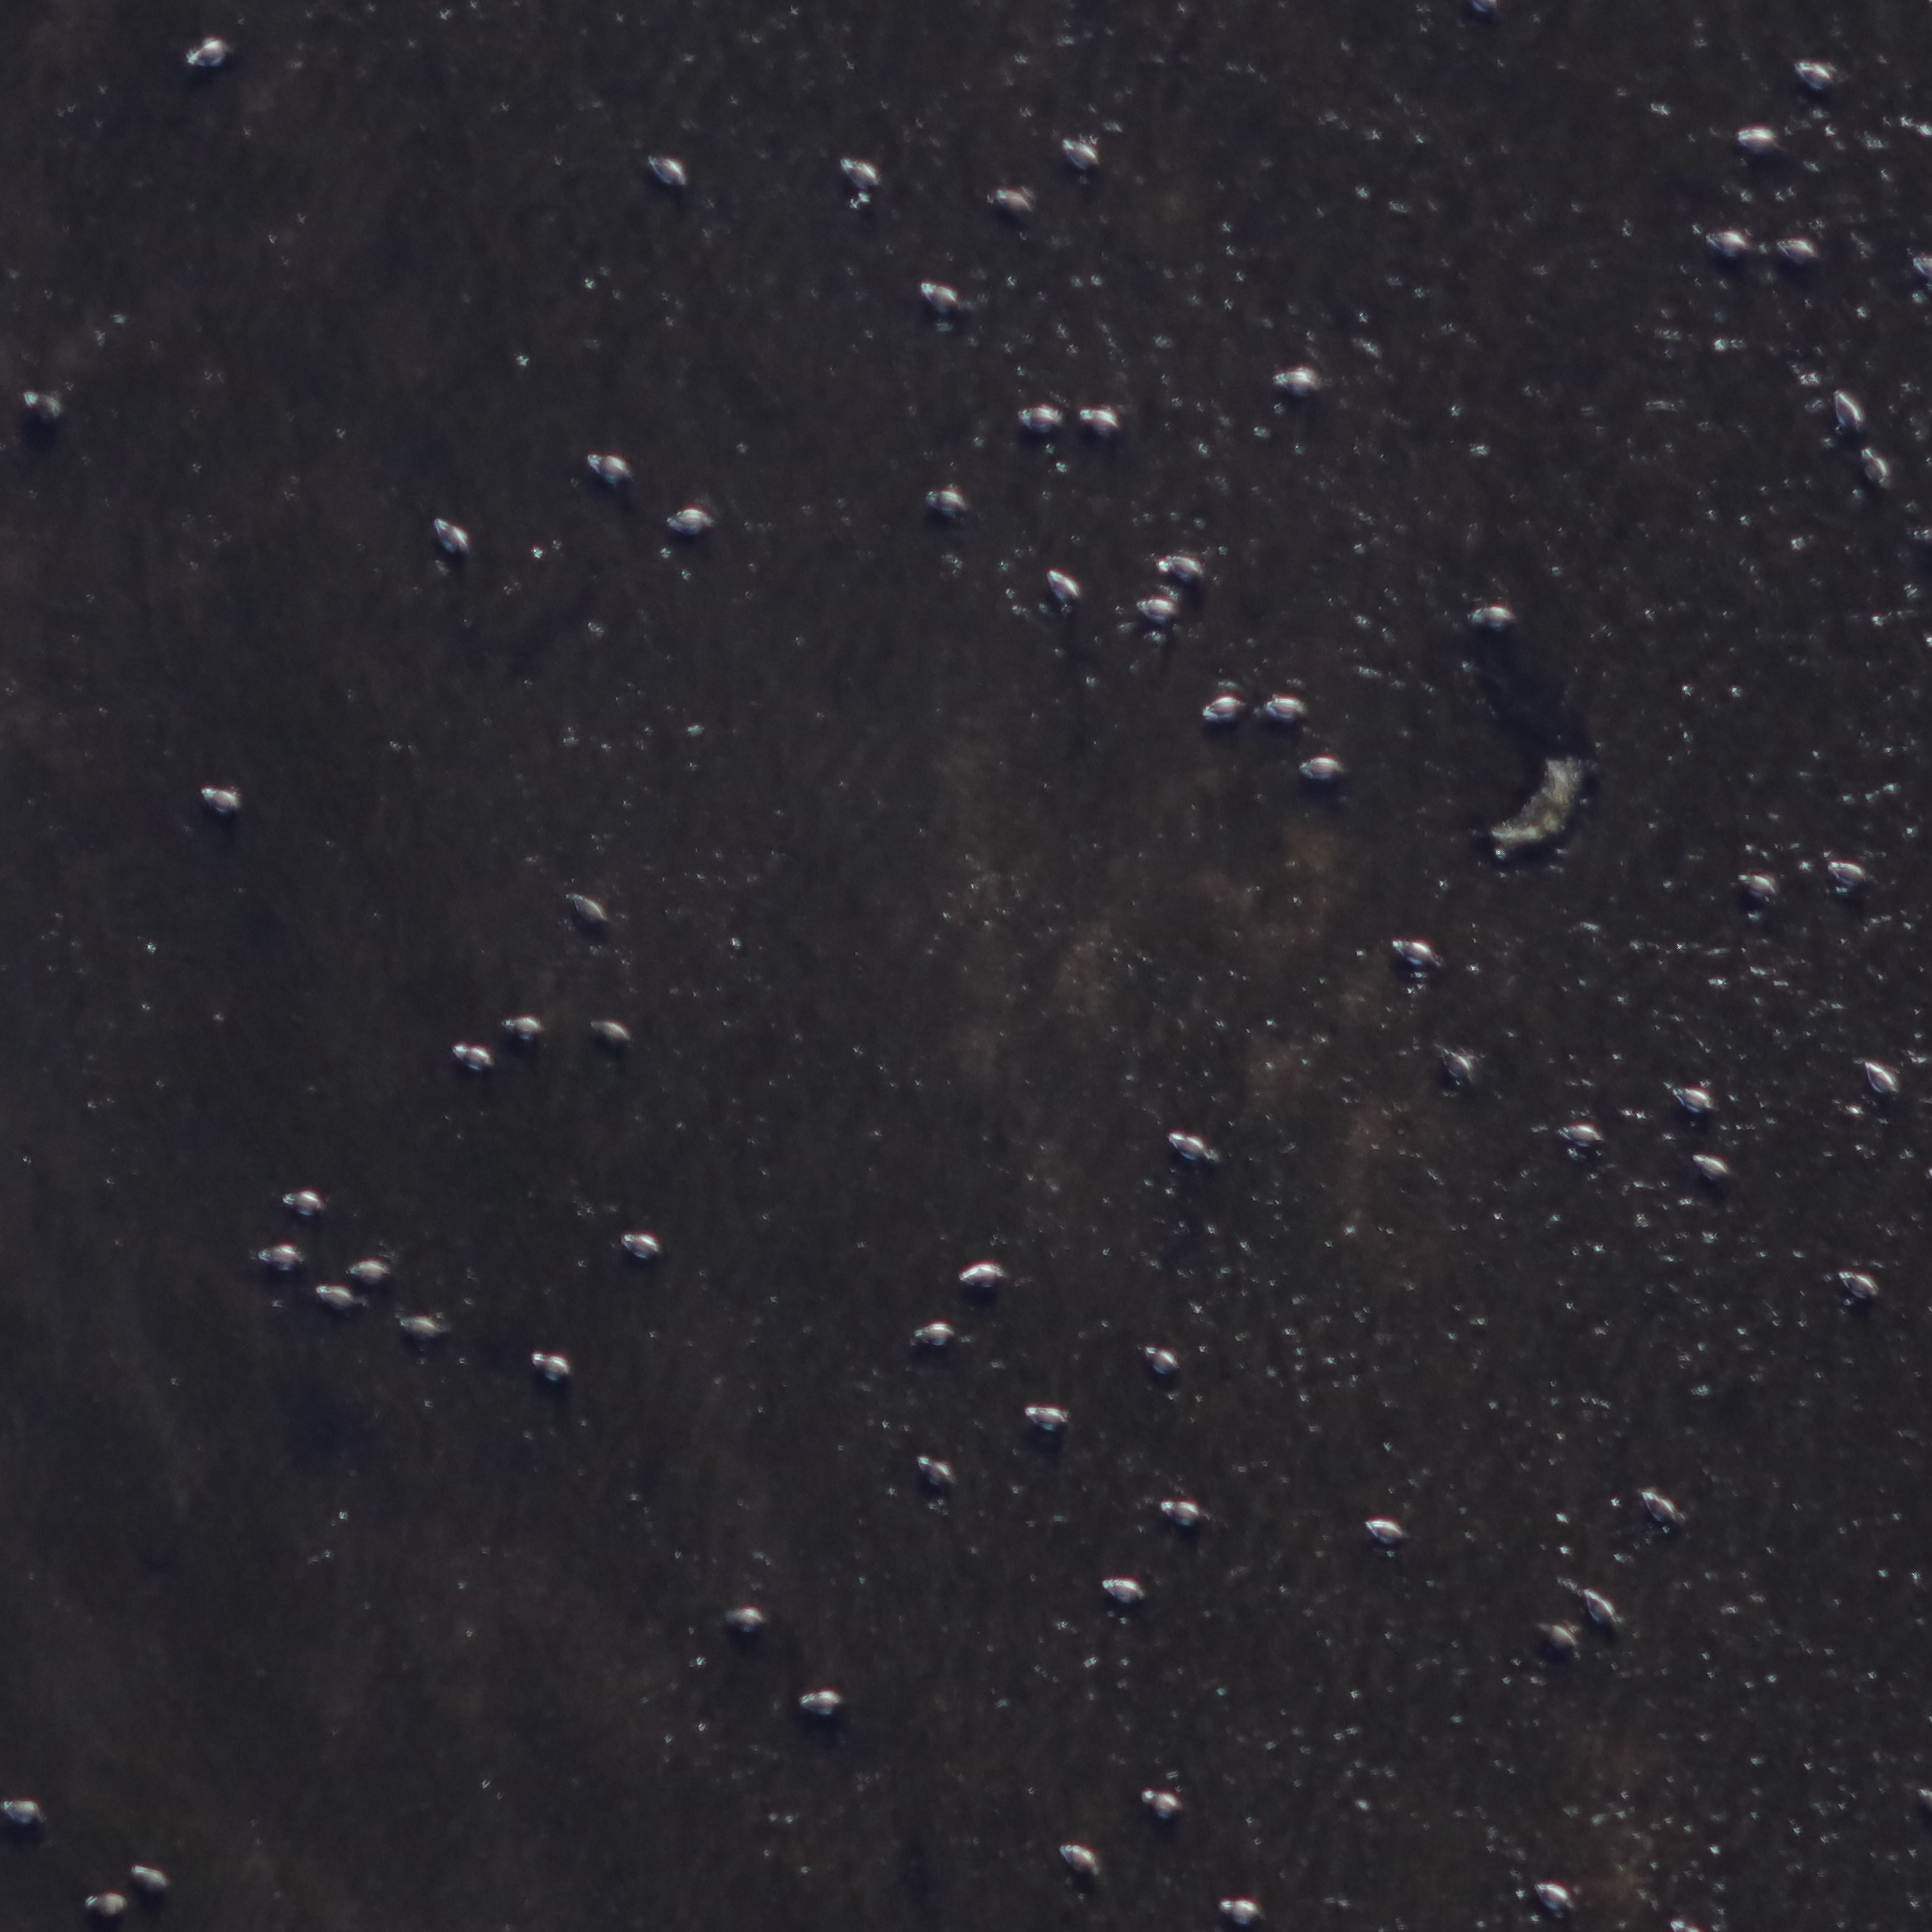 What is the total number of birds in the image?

69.